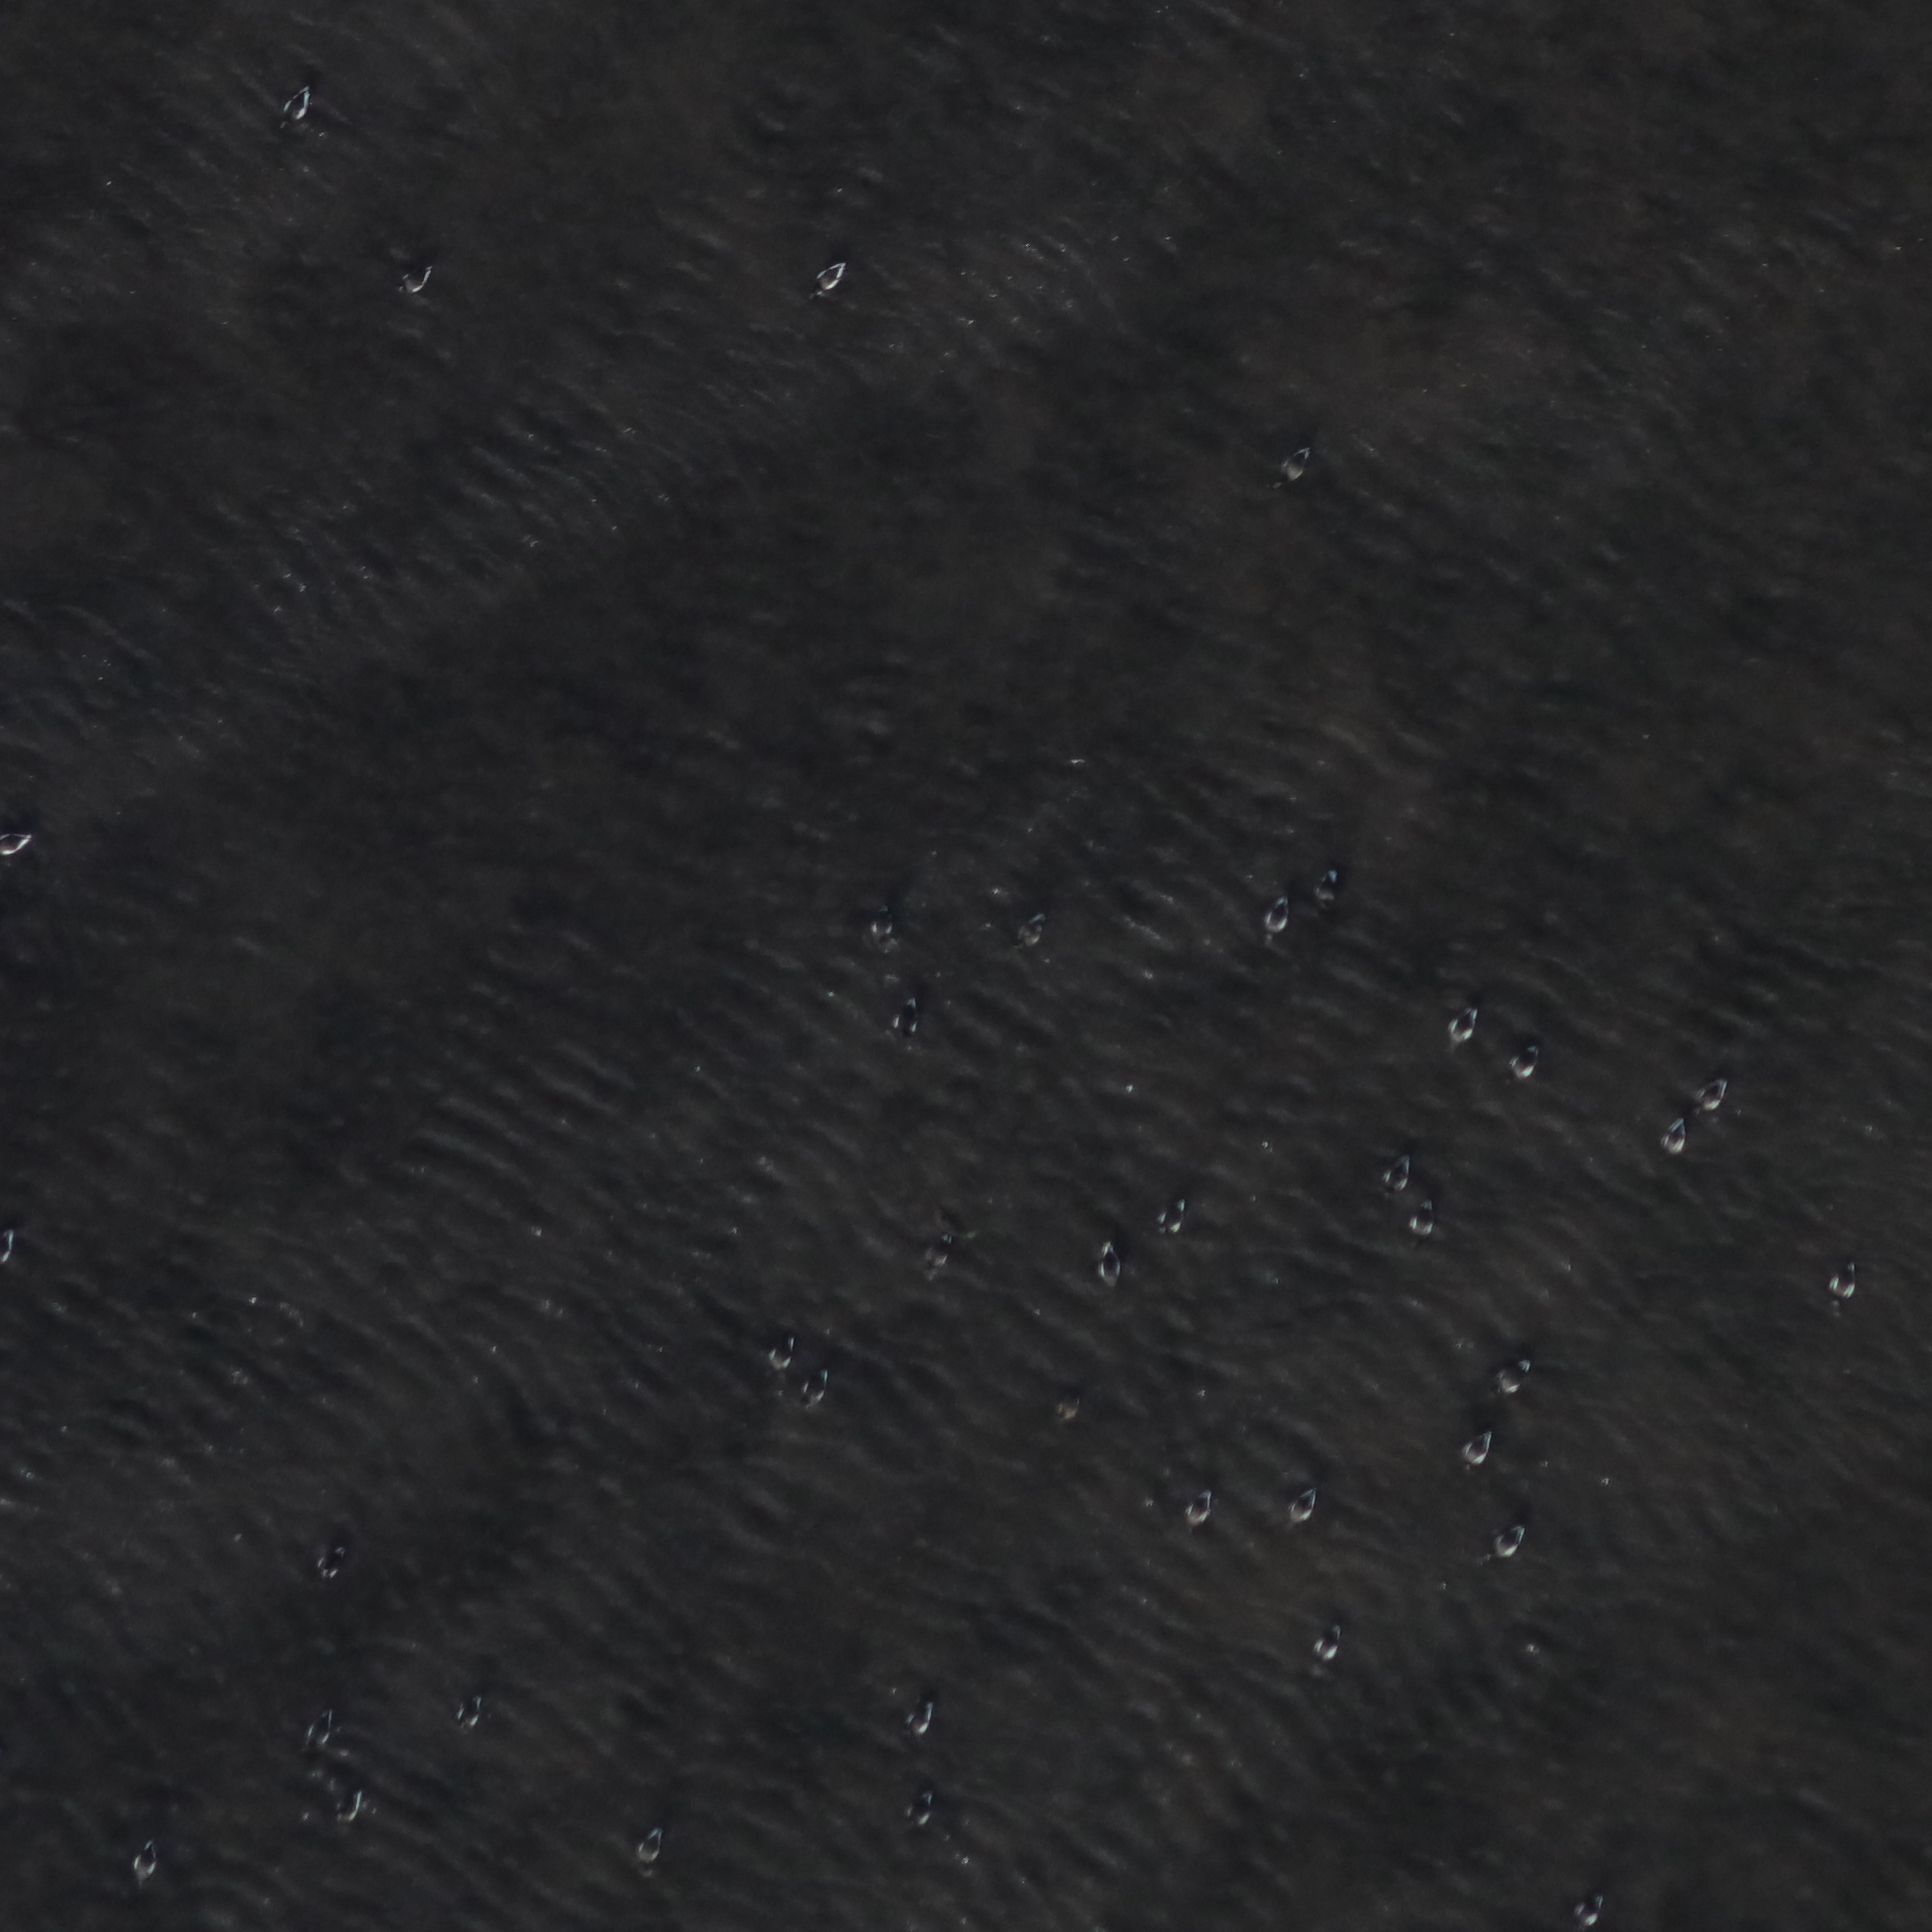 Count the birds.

38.